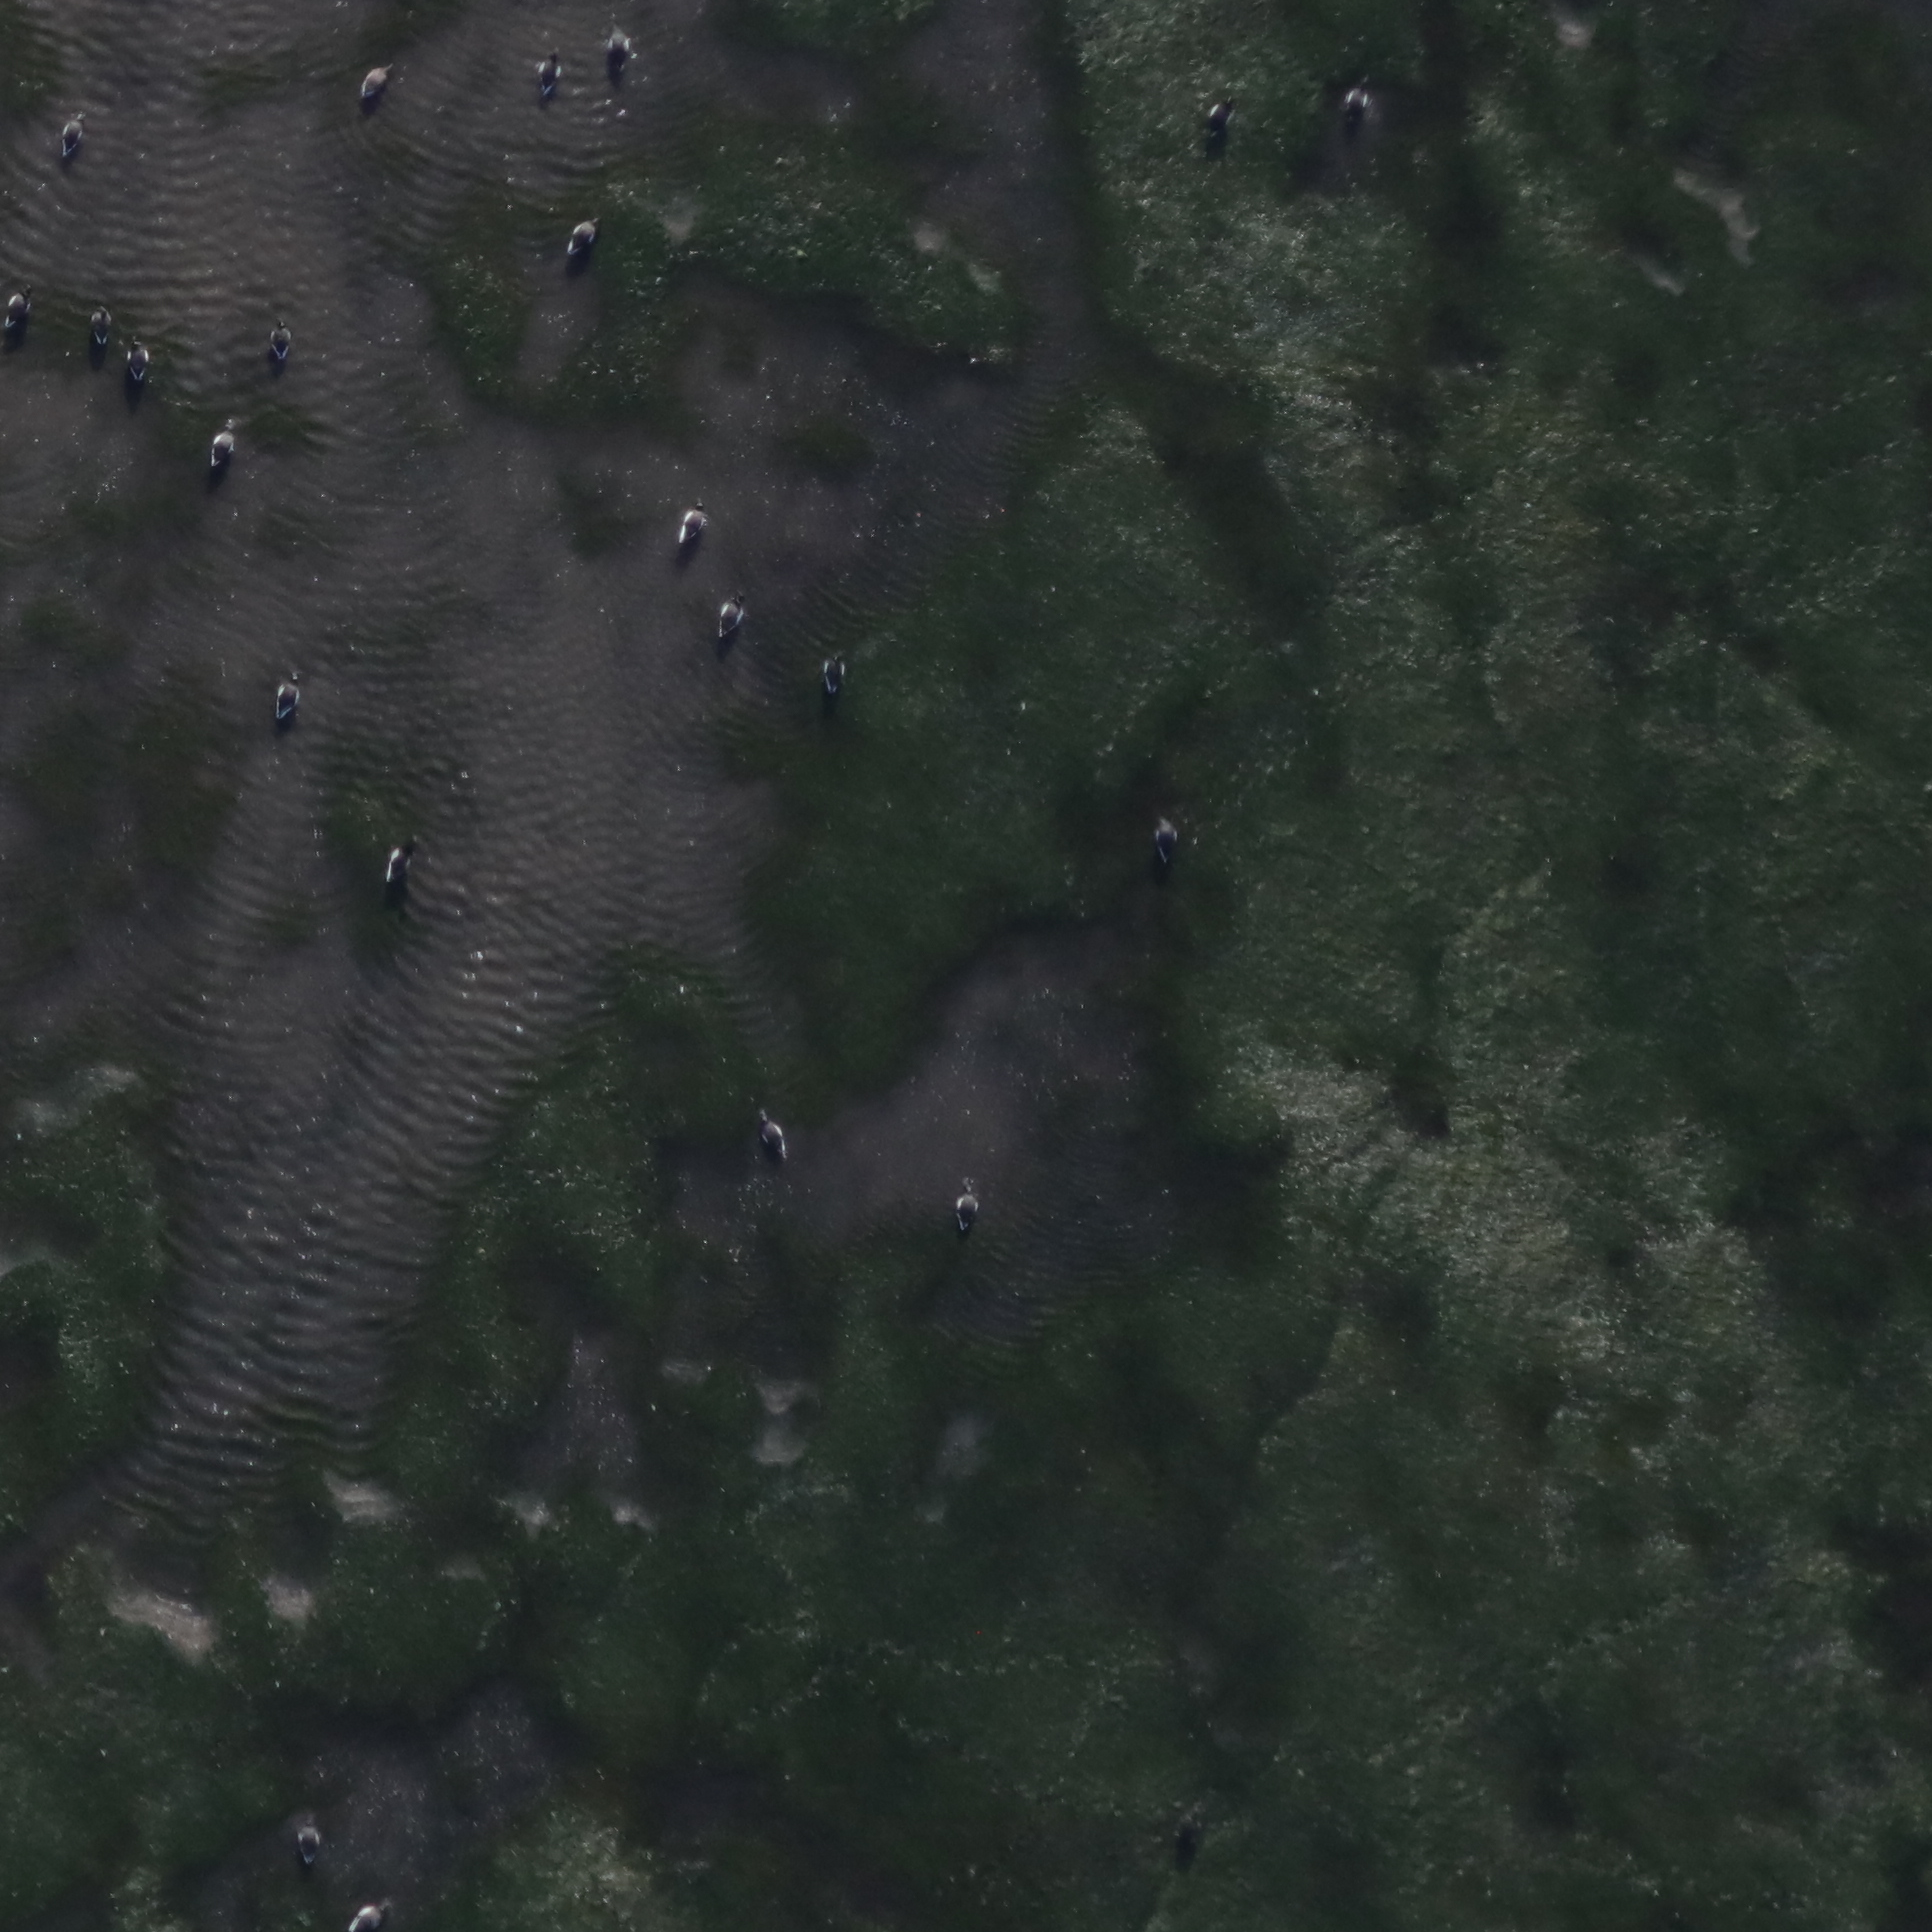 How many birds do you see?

22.